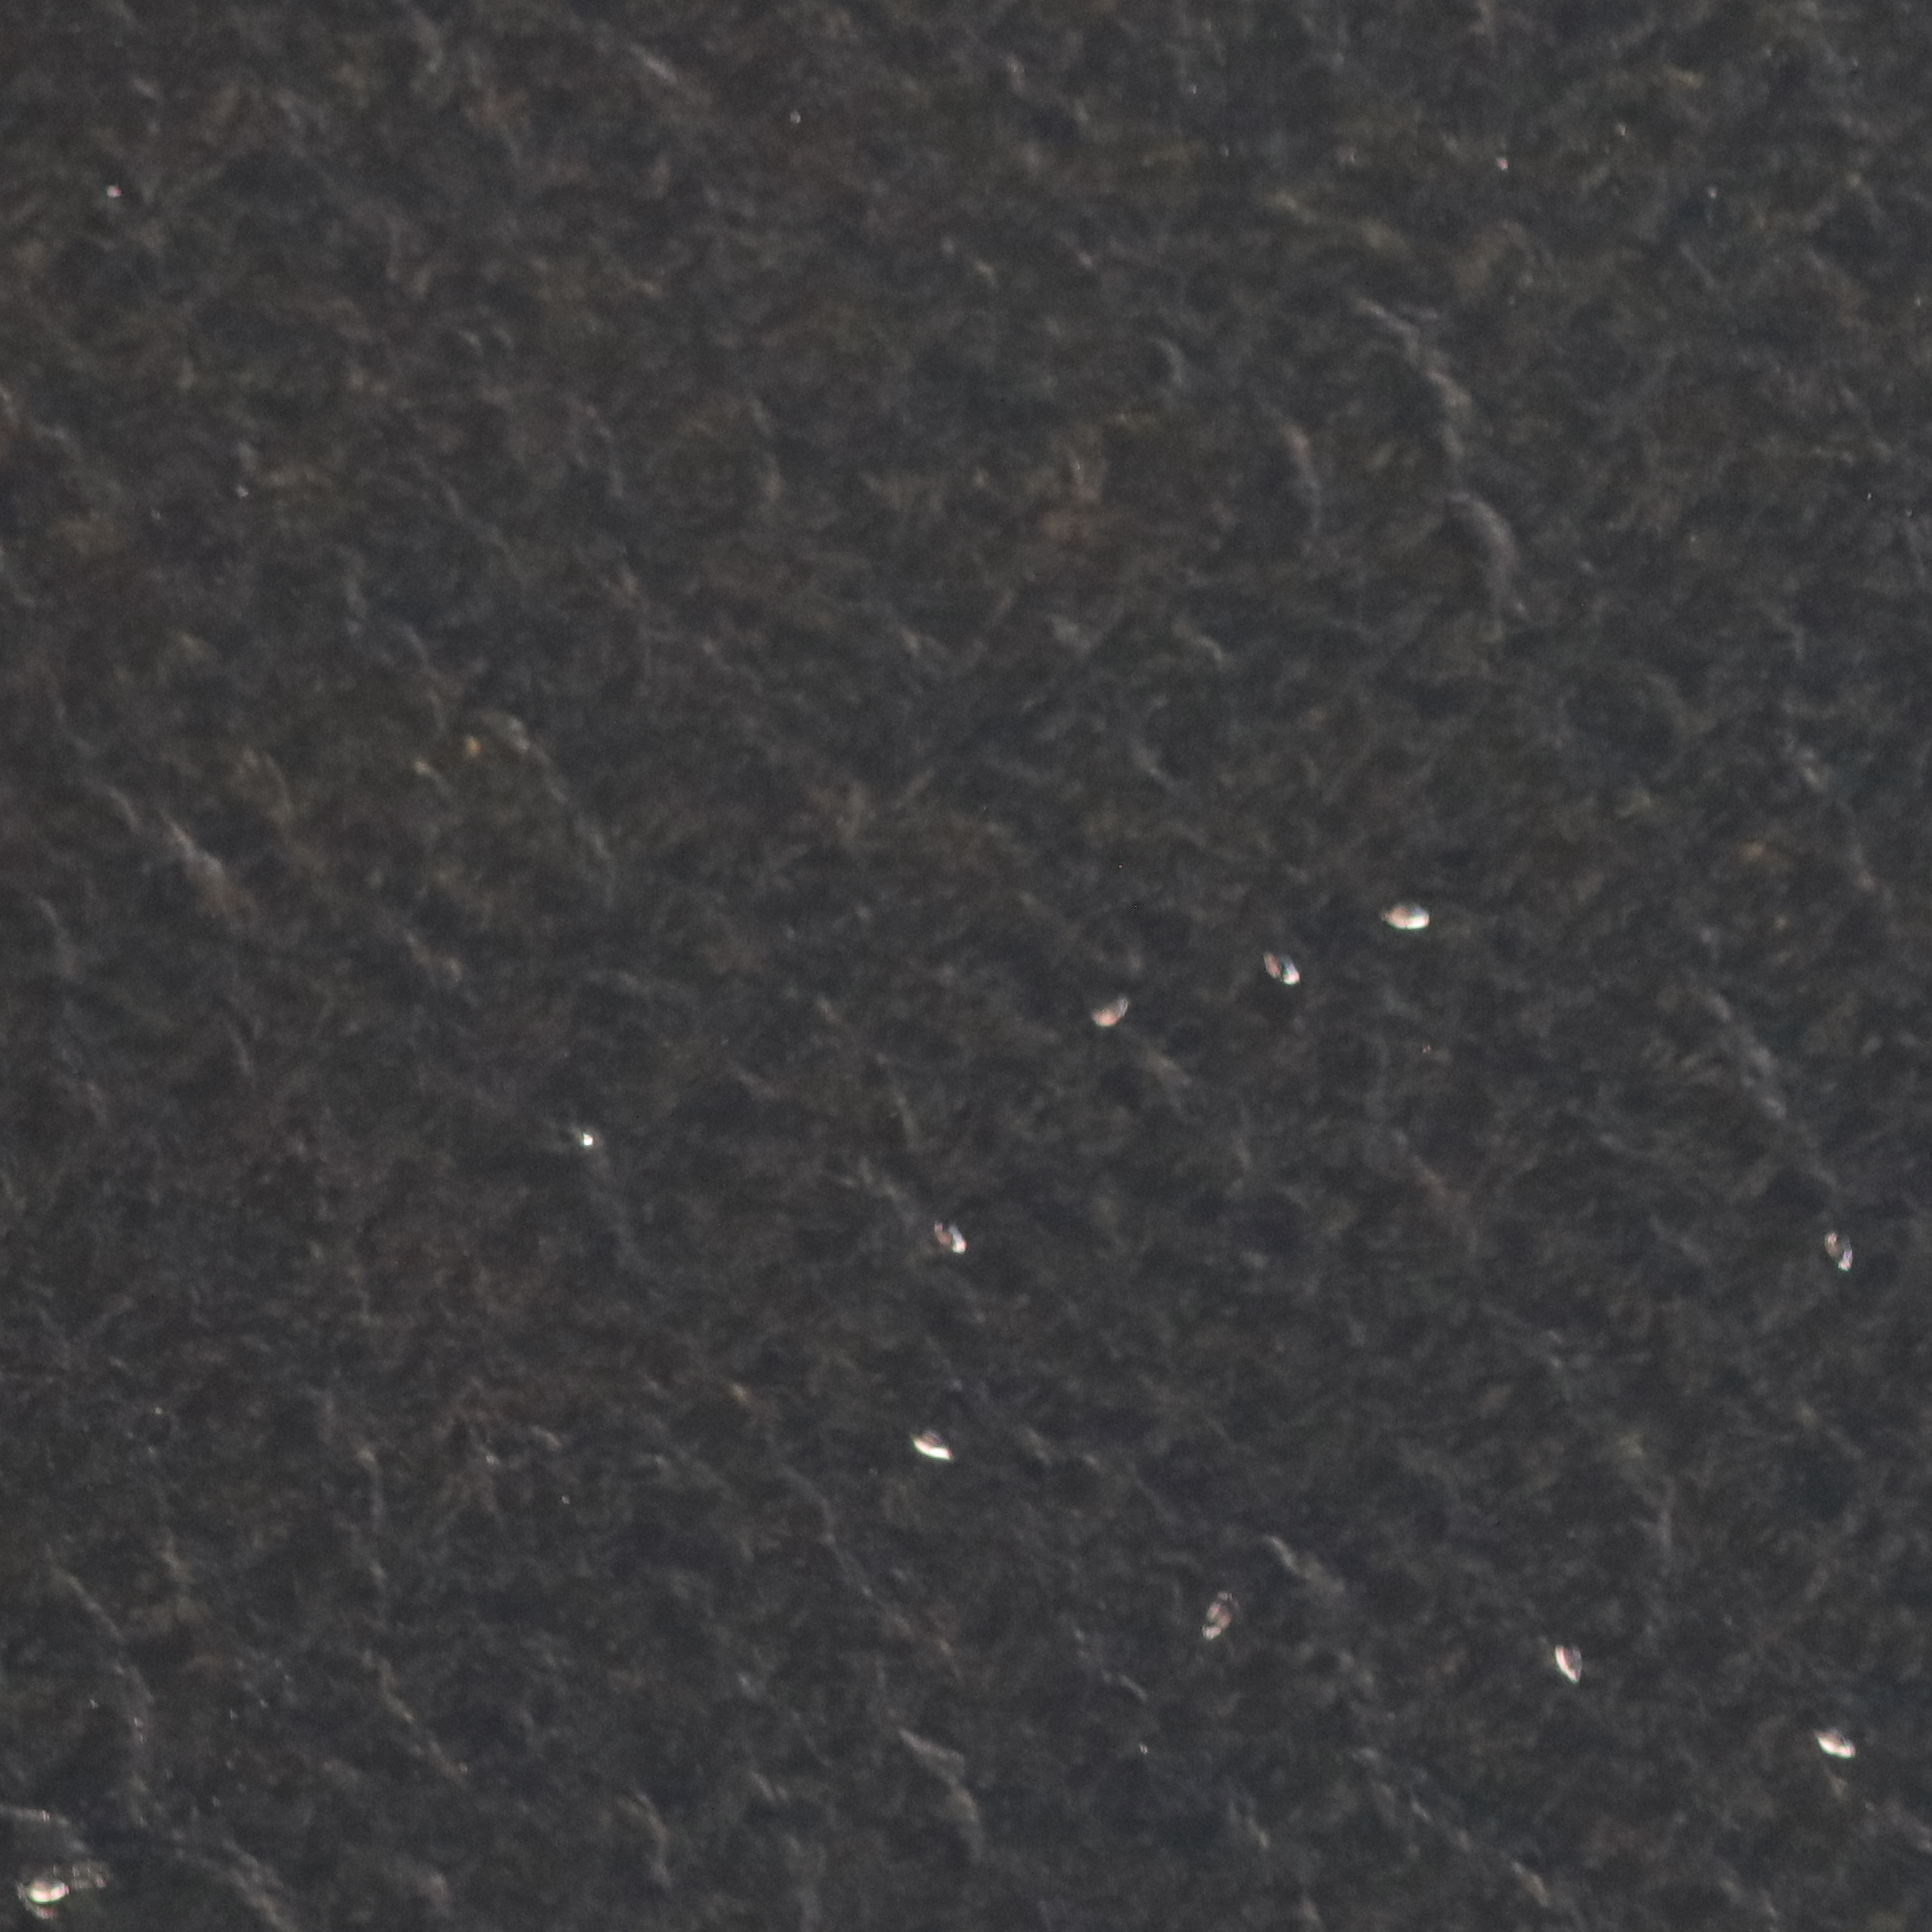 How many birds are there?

10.